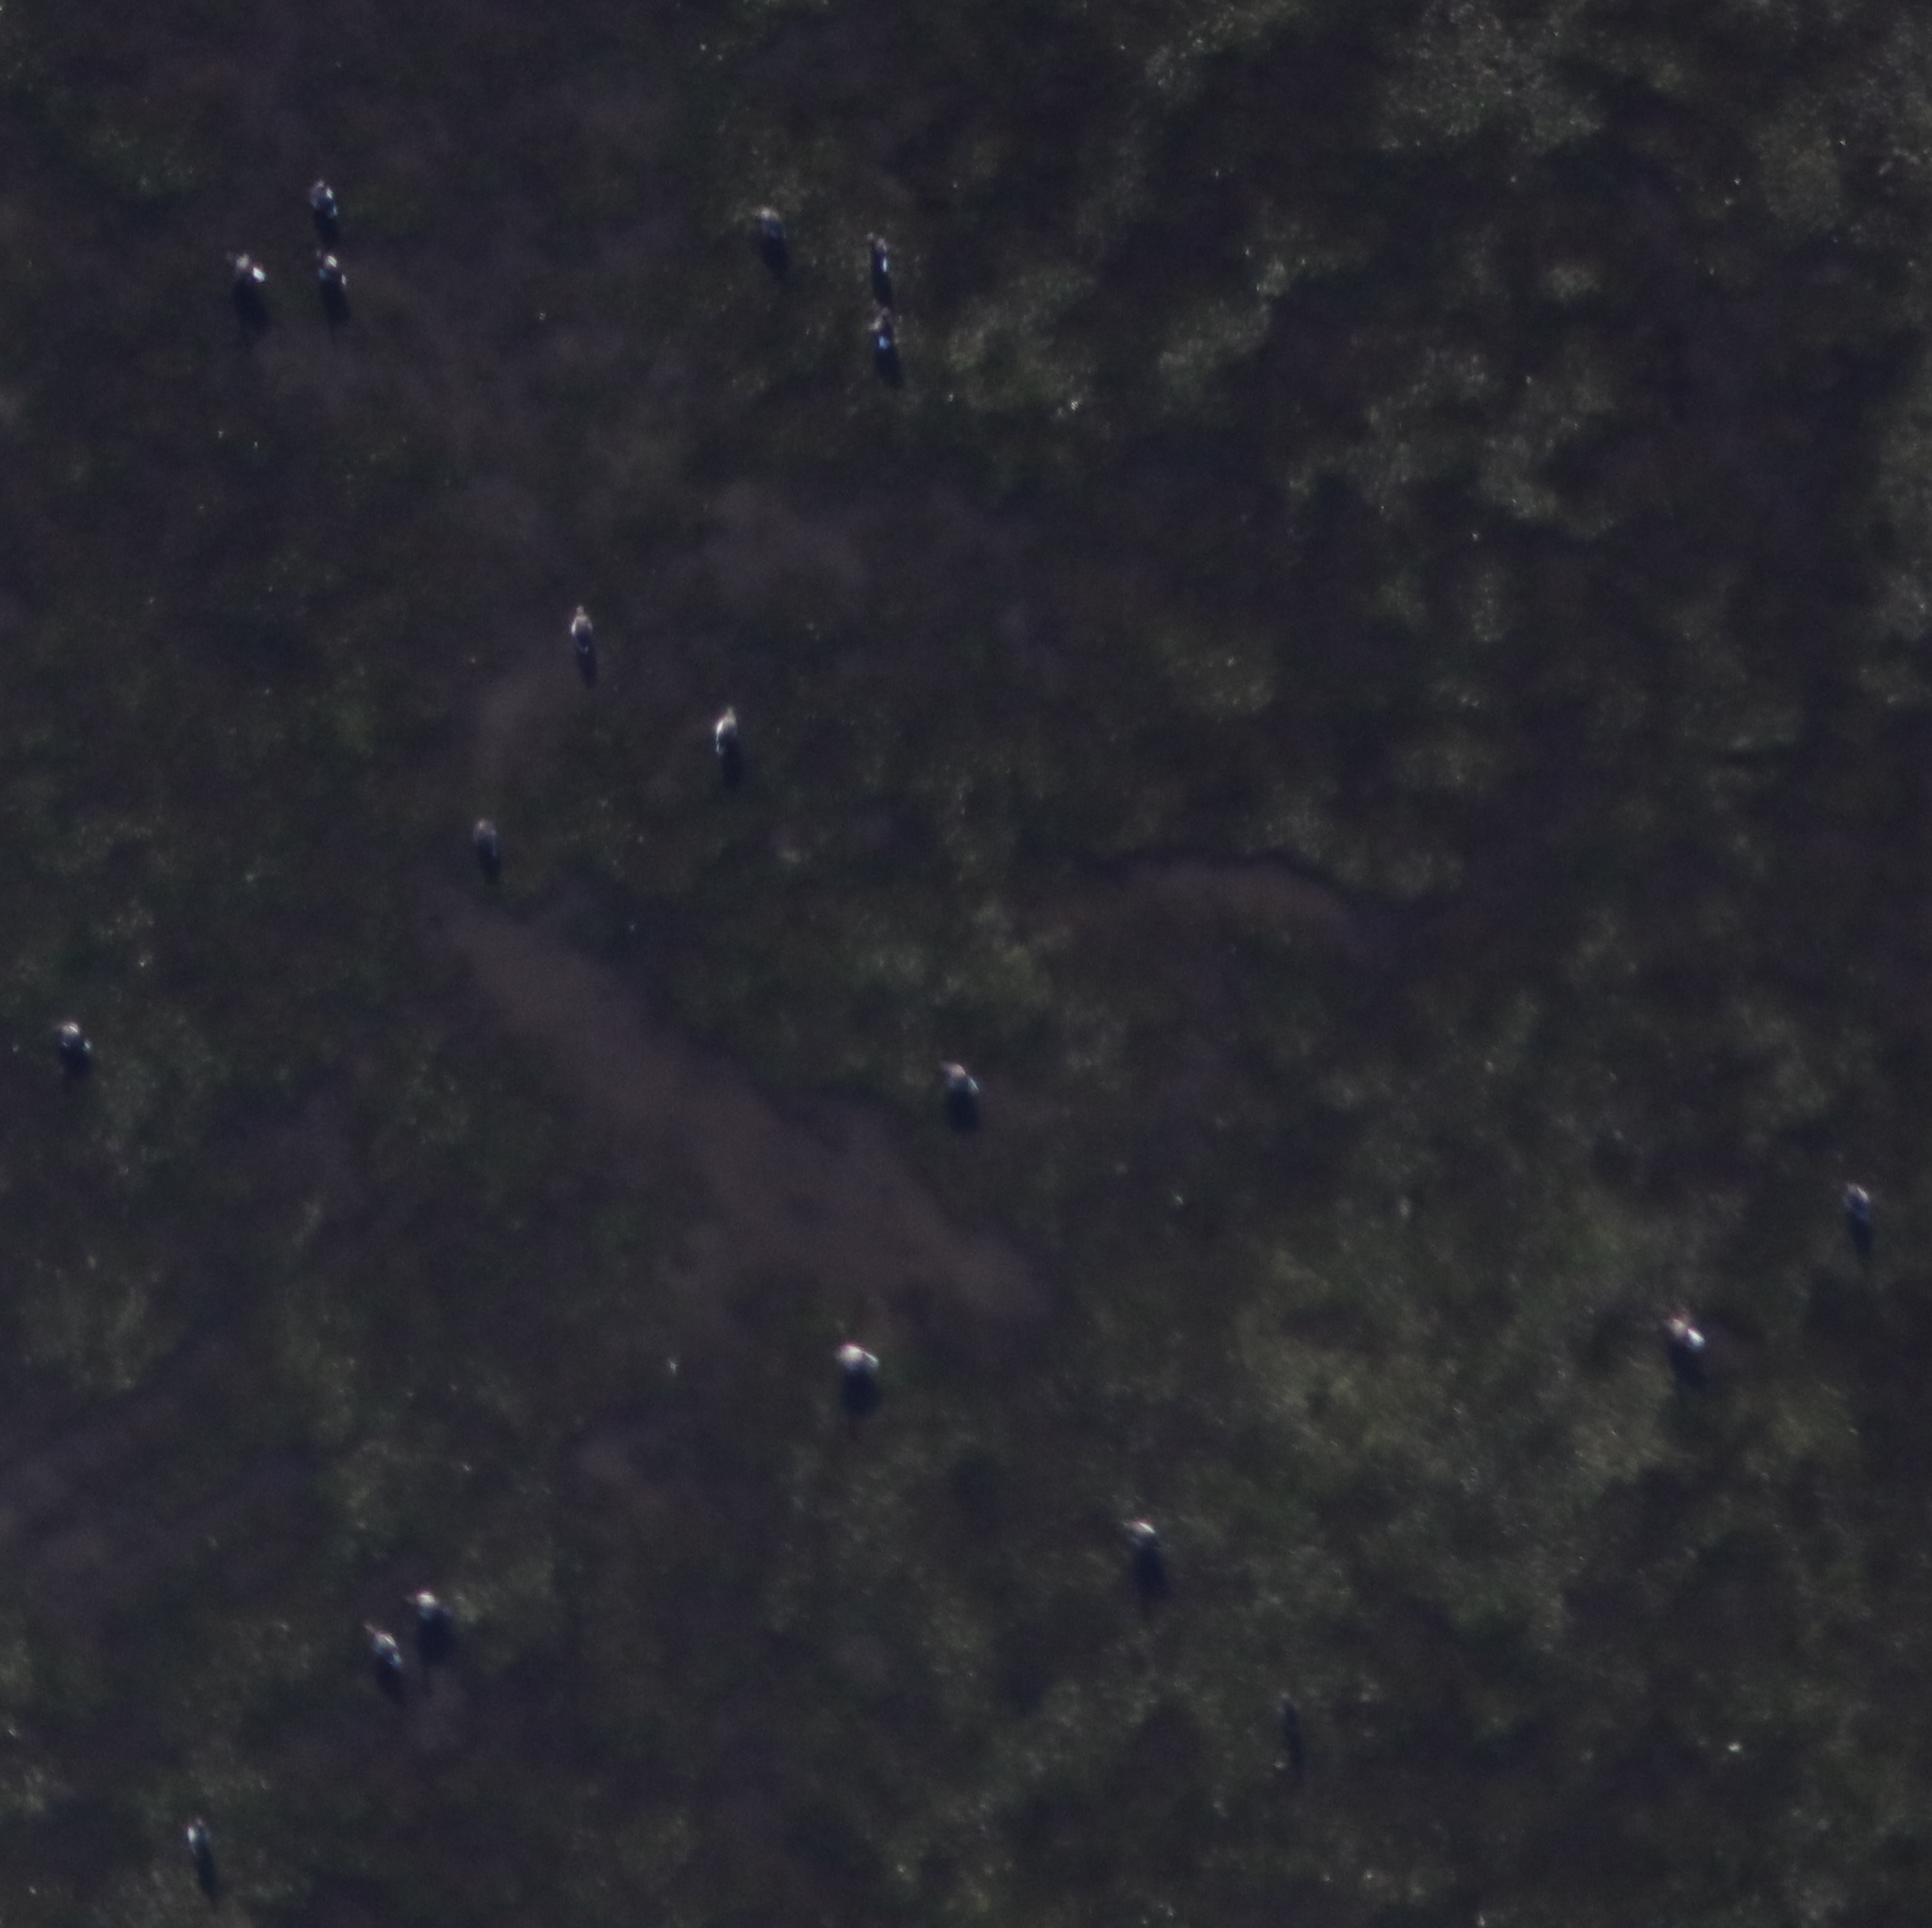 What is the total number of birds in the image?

19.